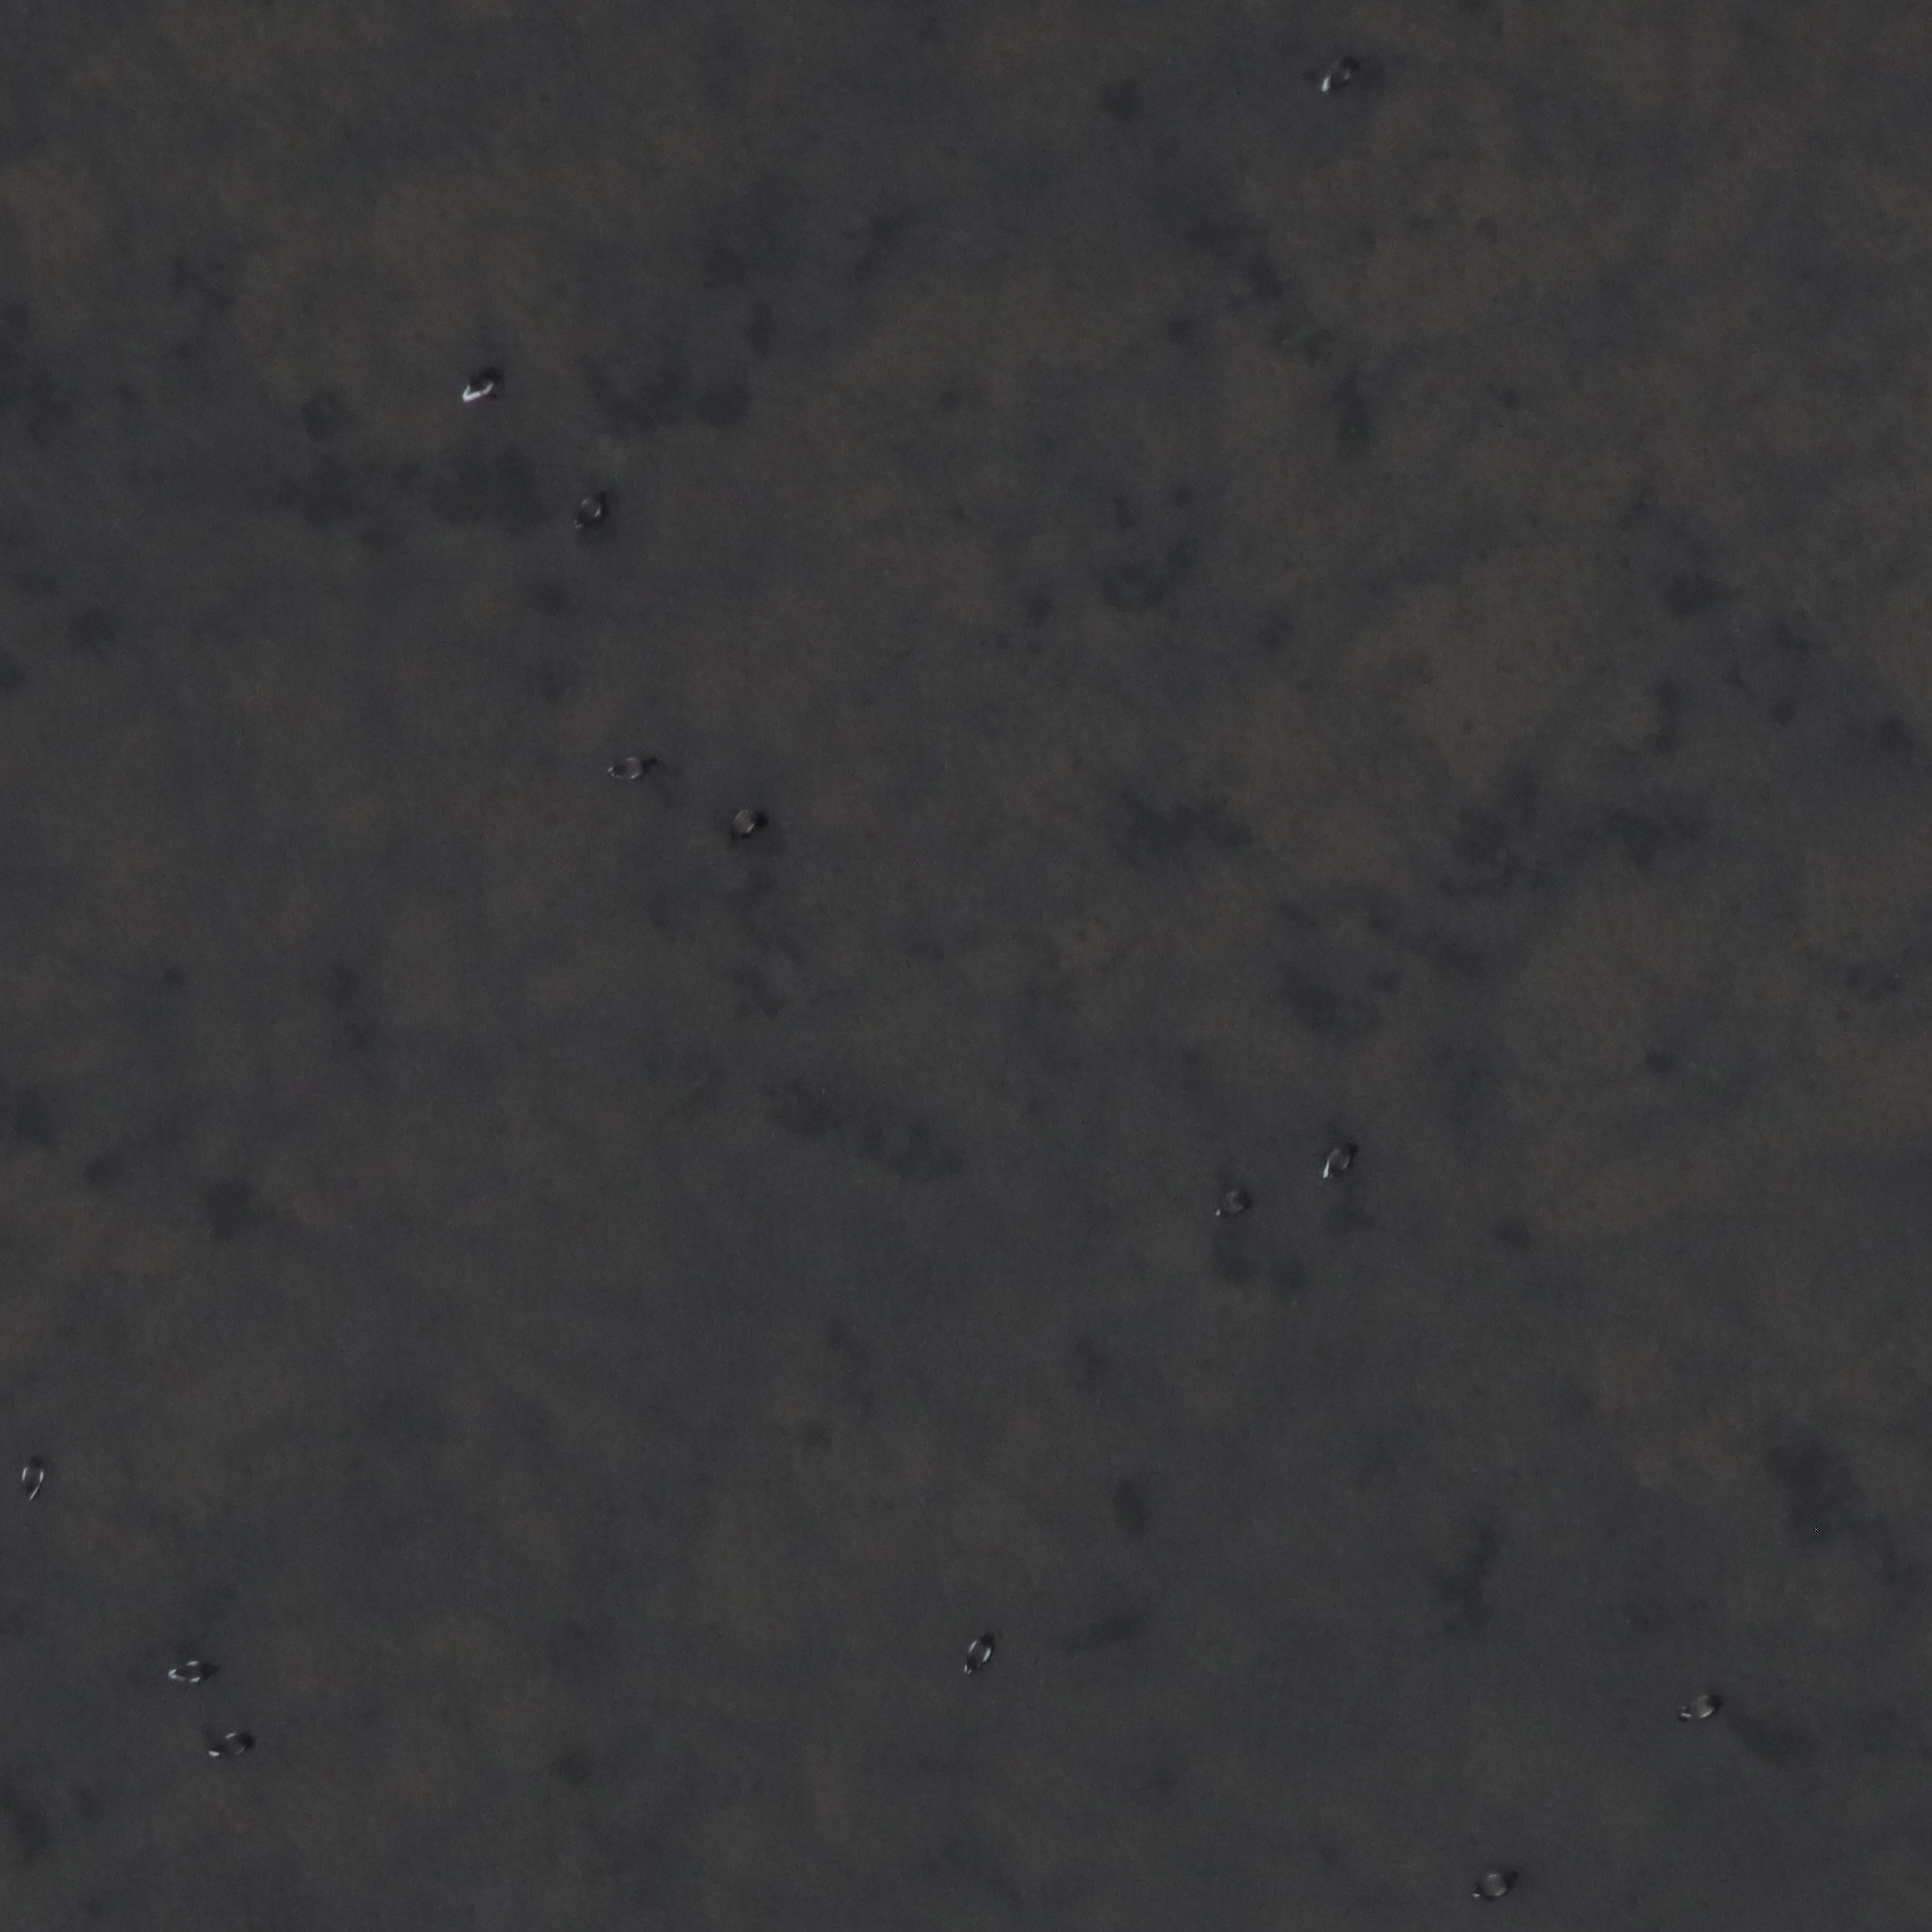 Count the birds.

13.